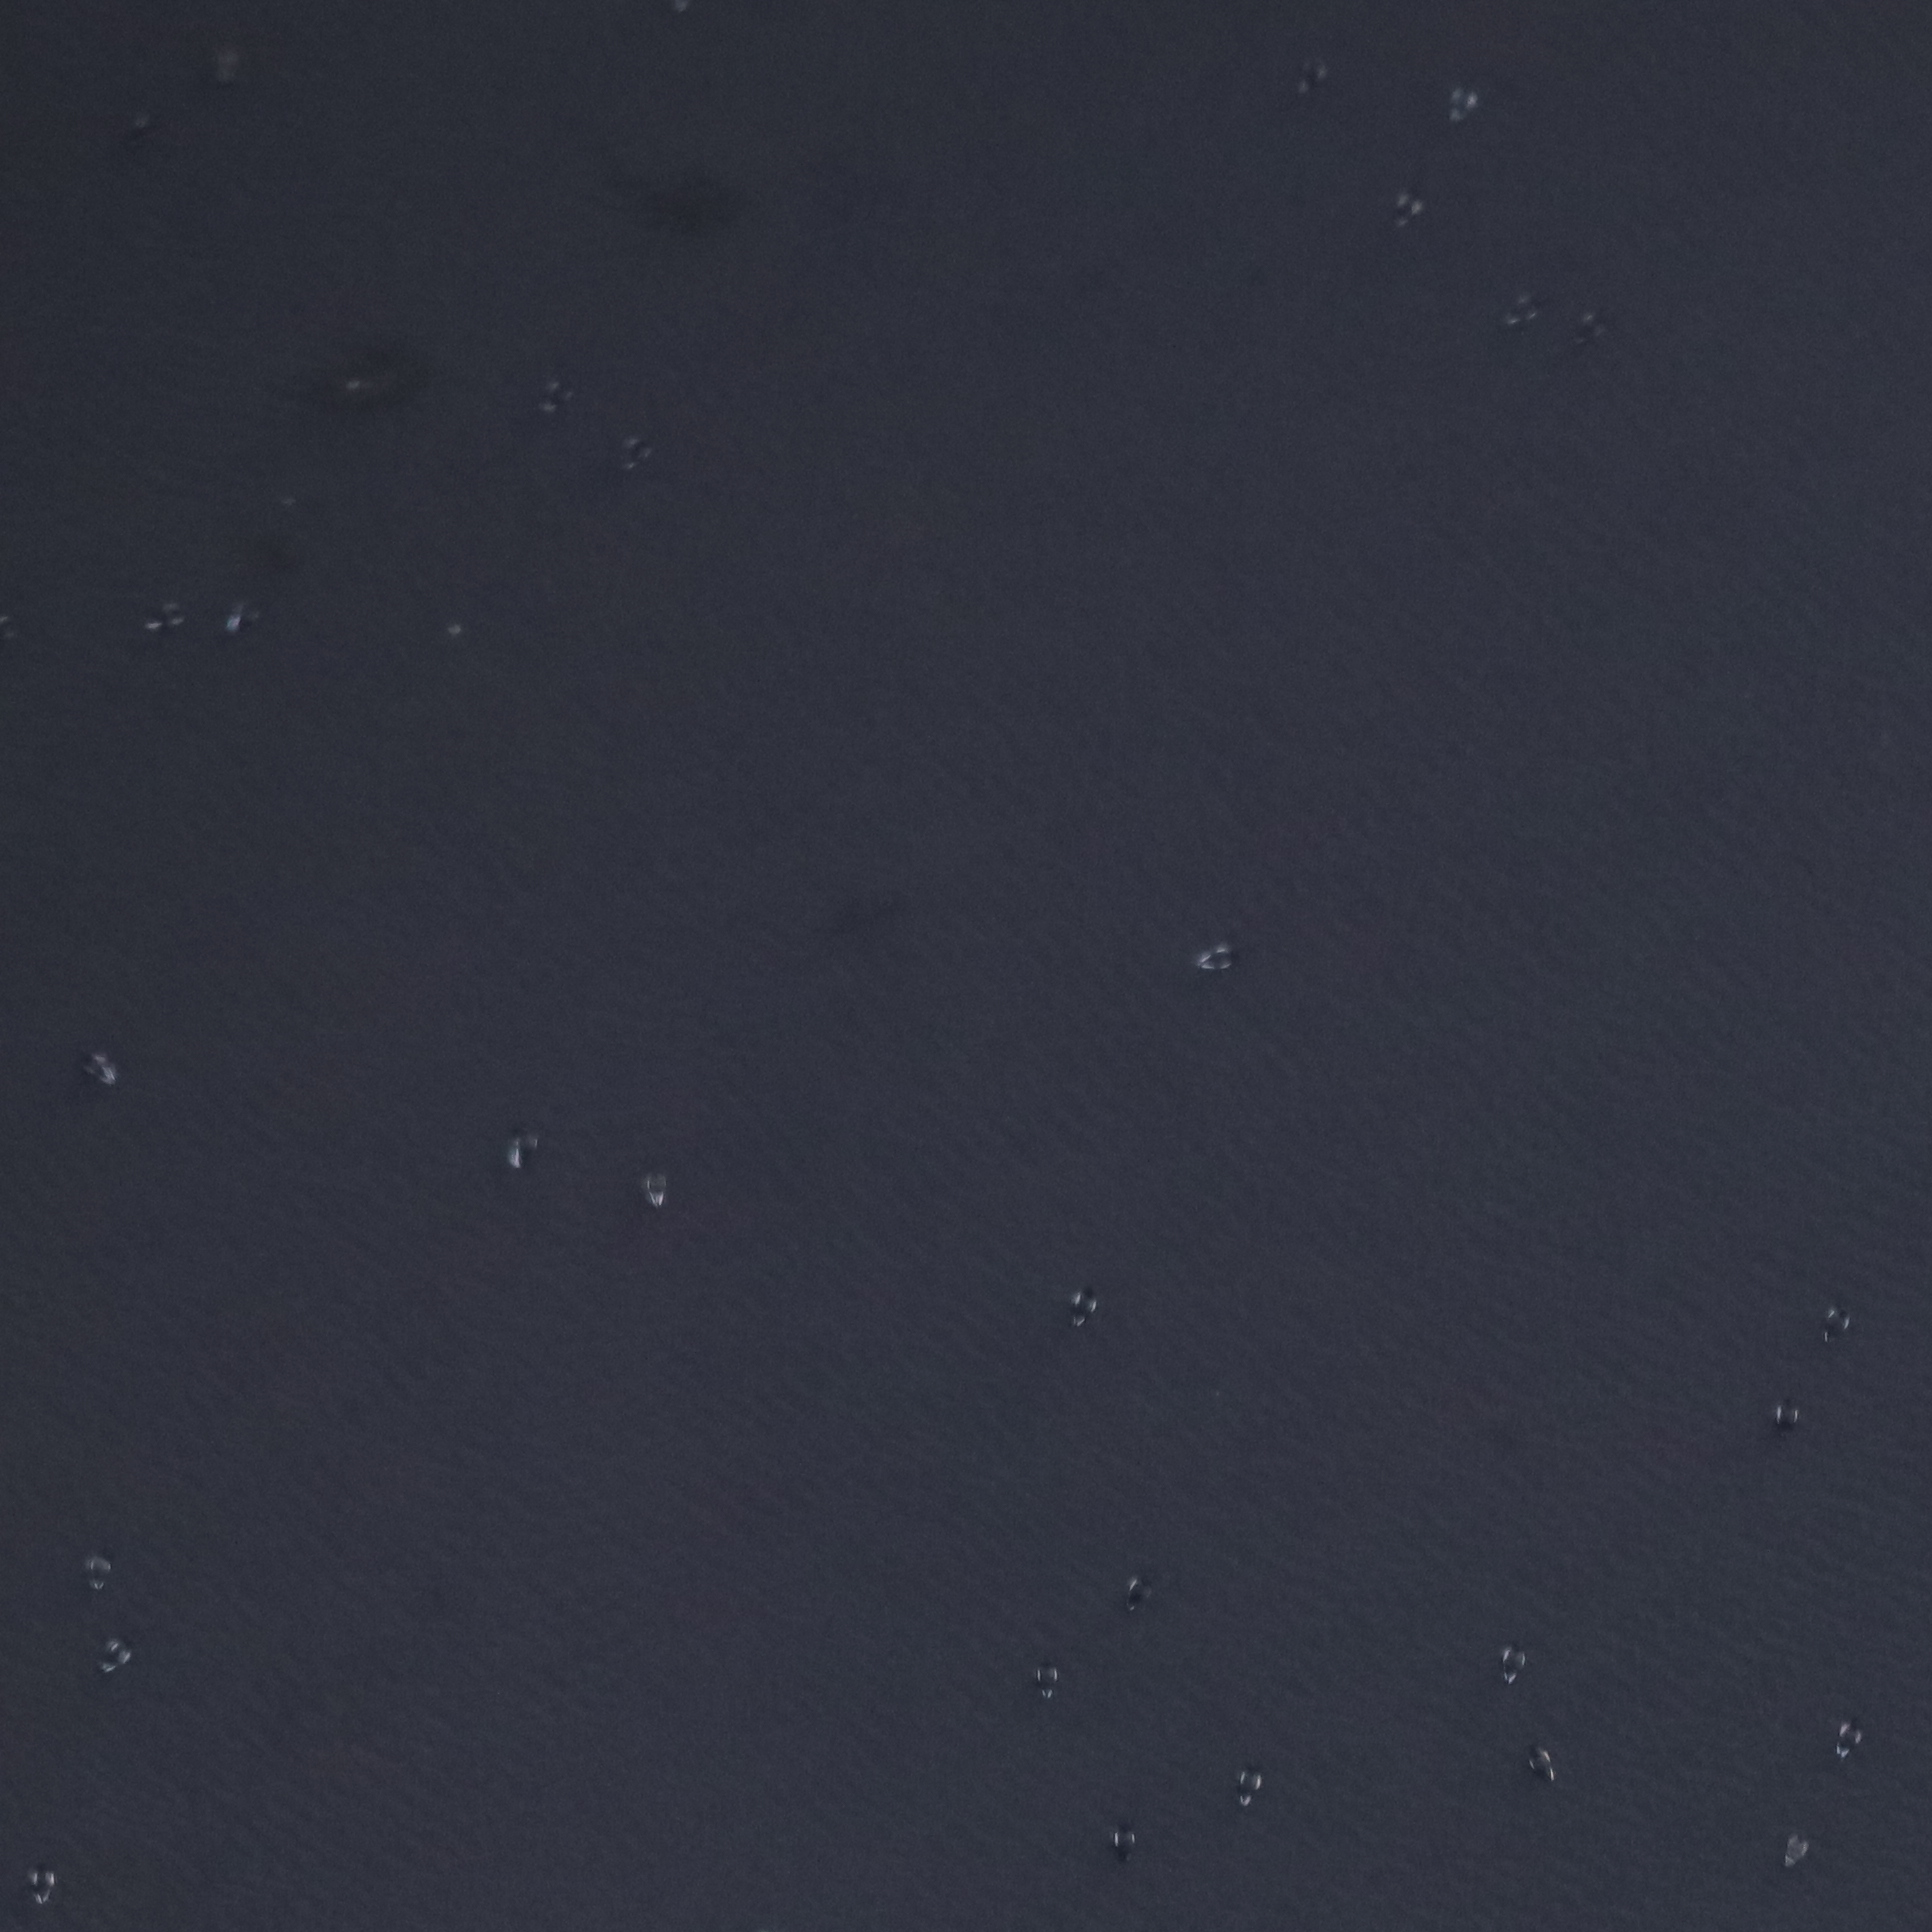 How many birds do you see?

27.